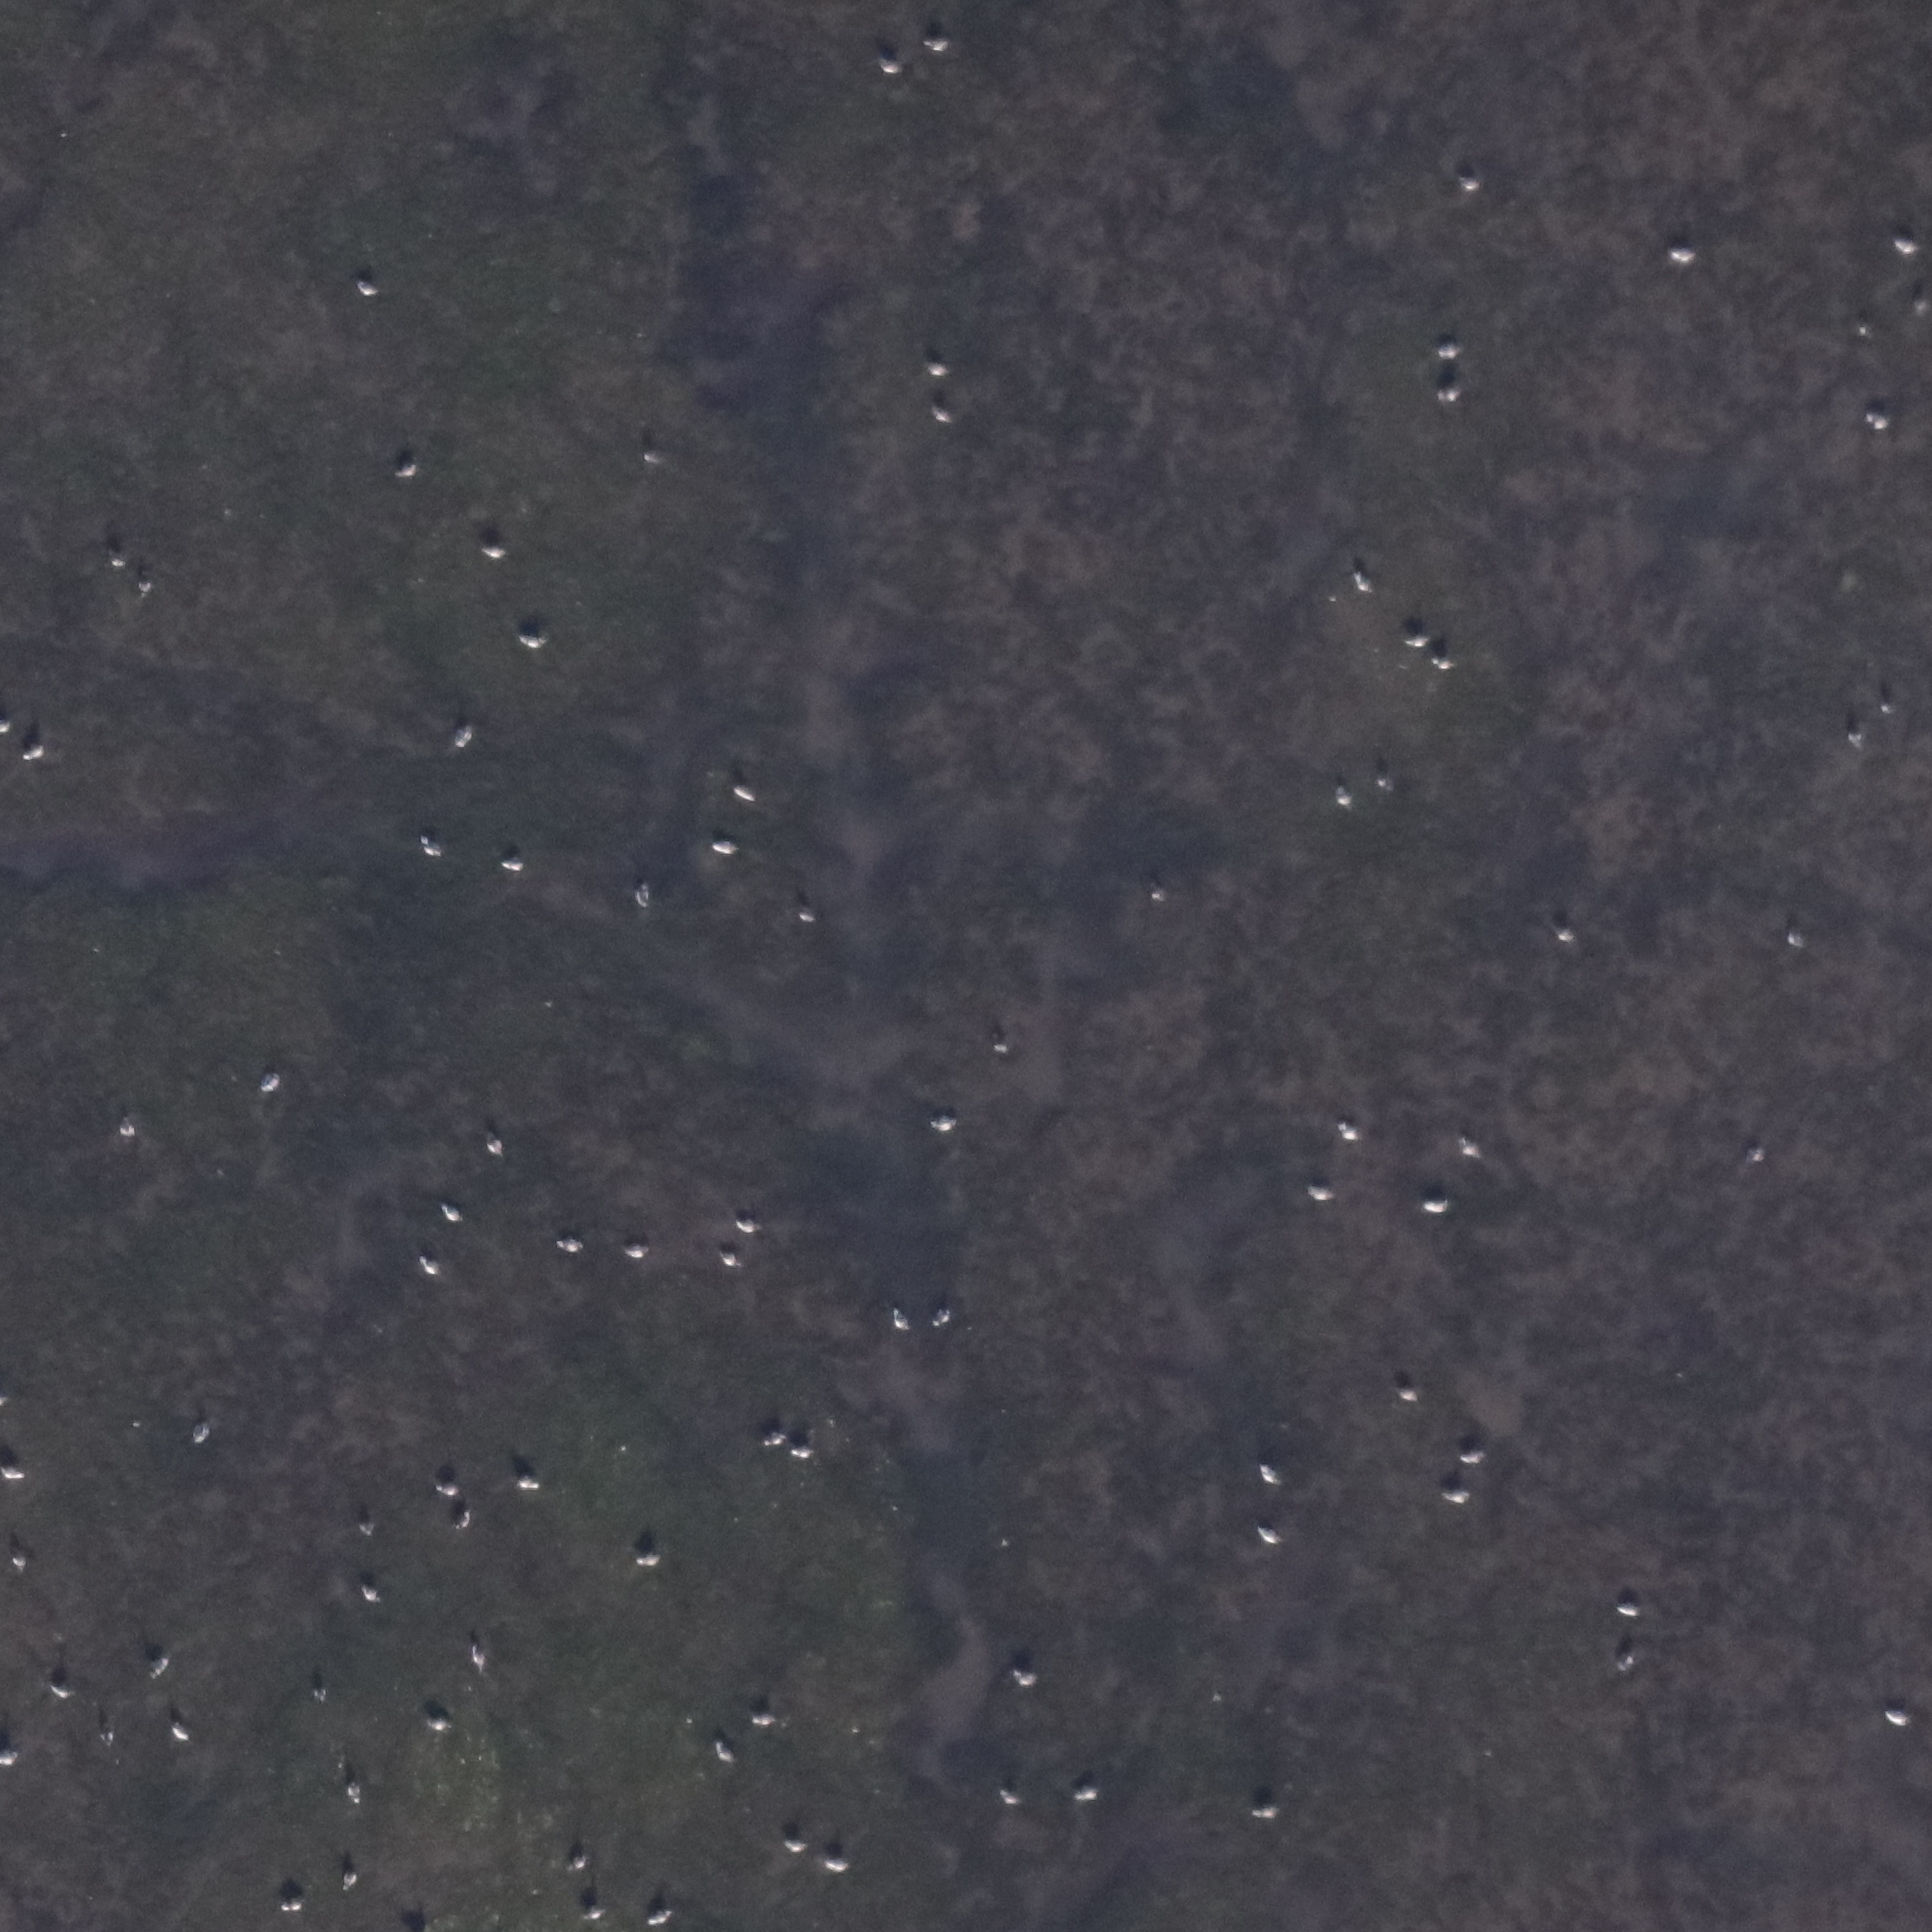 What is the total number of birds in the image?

96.